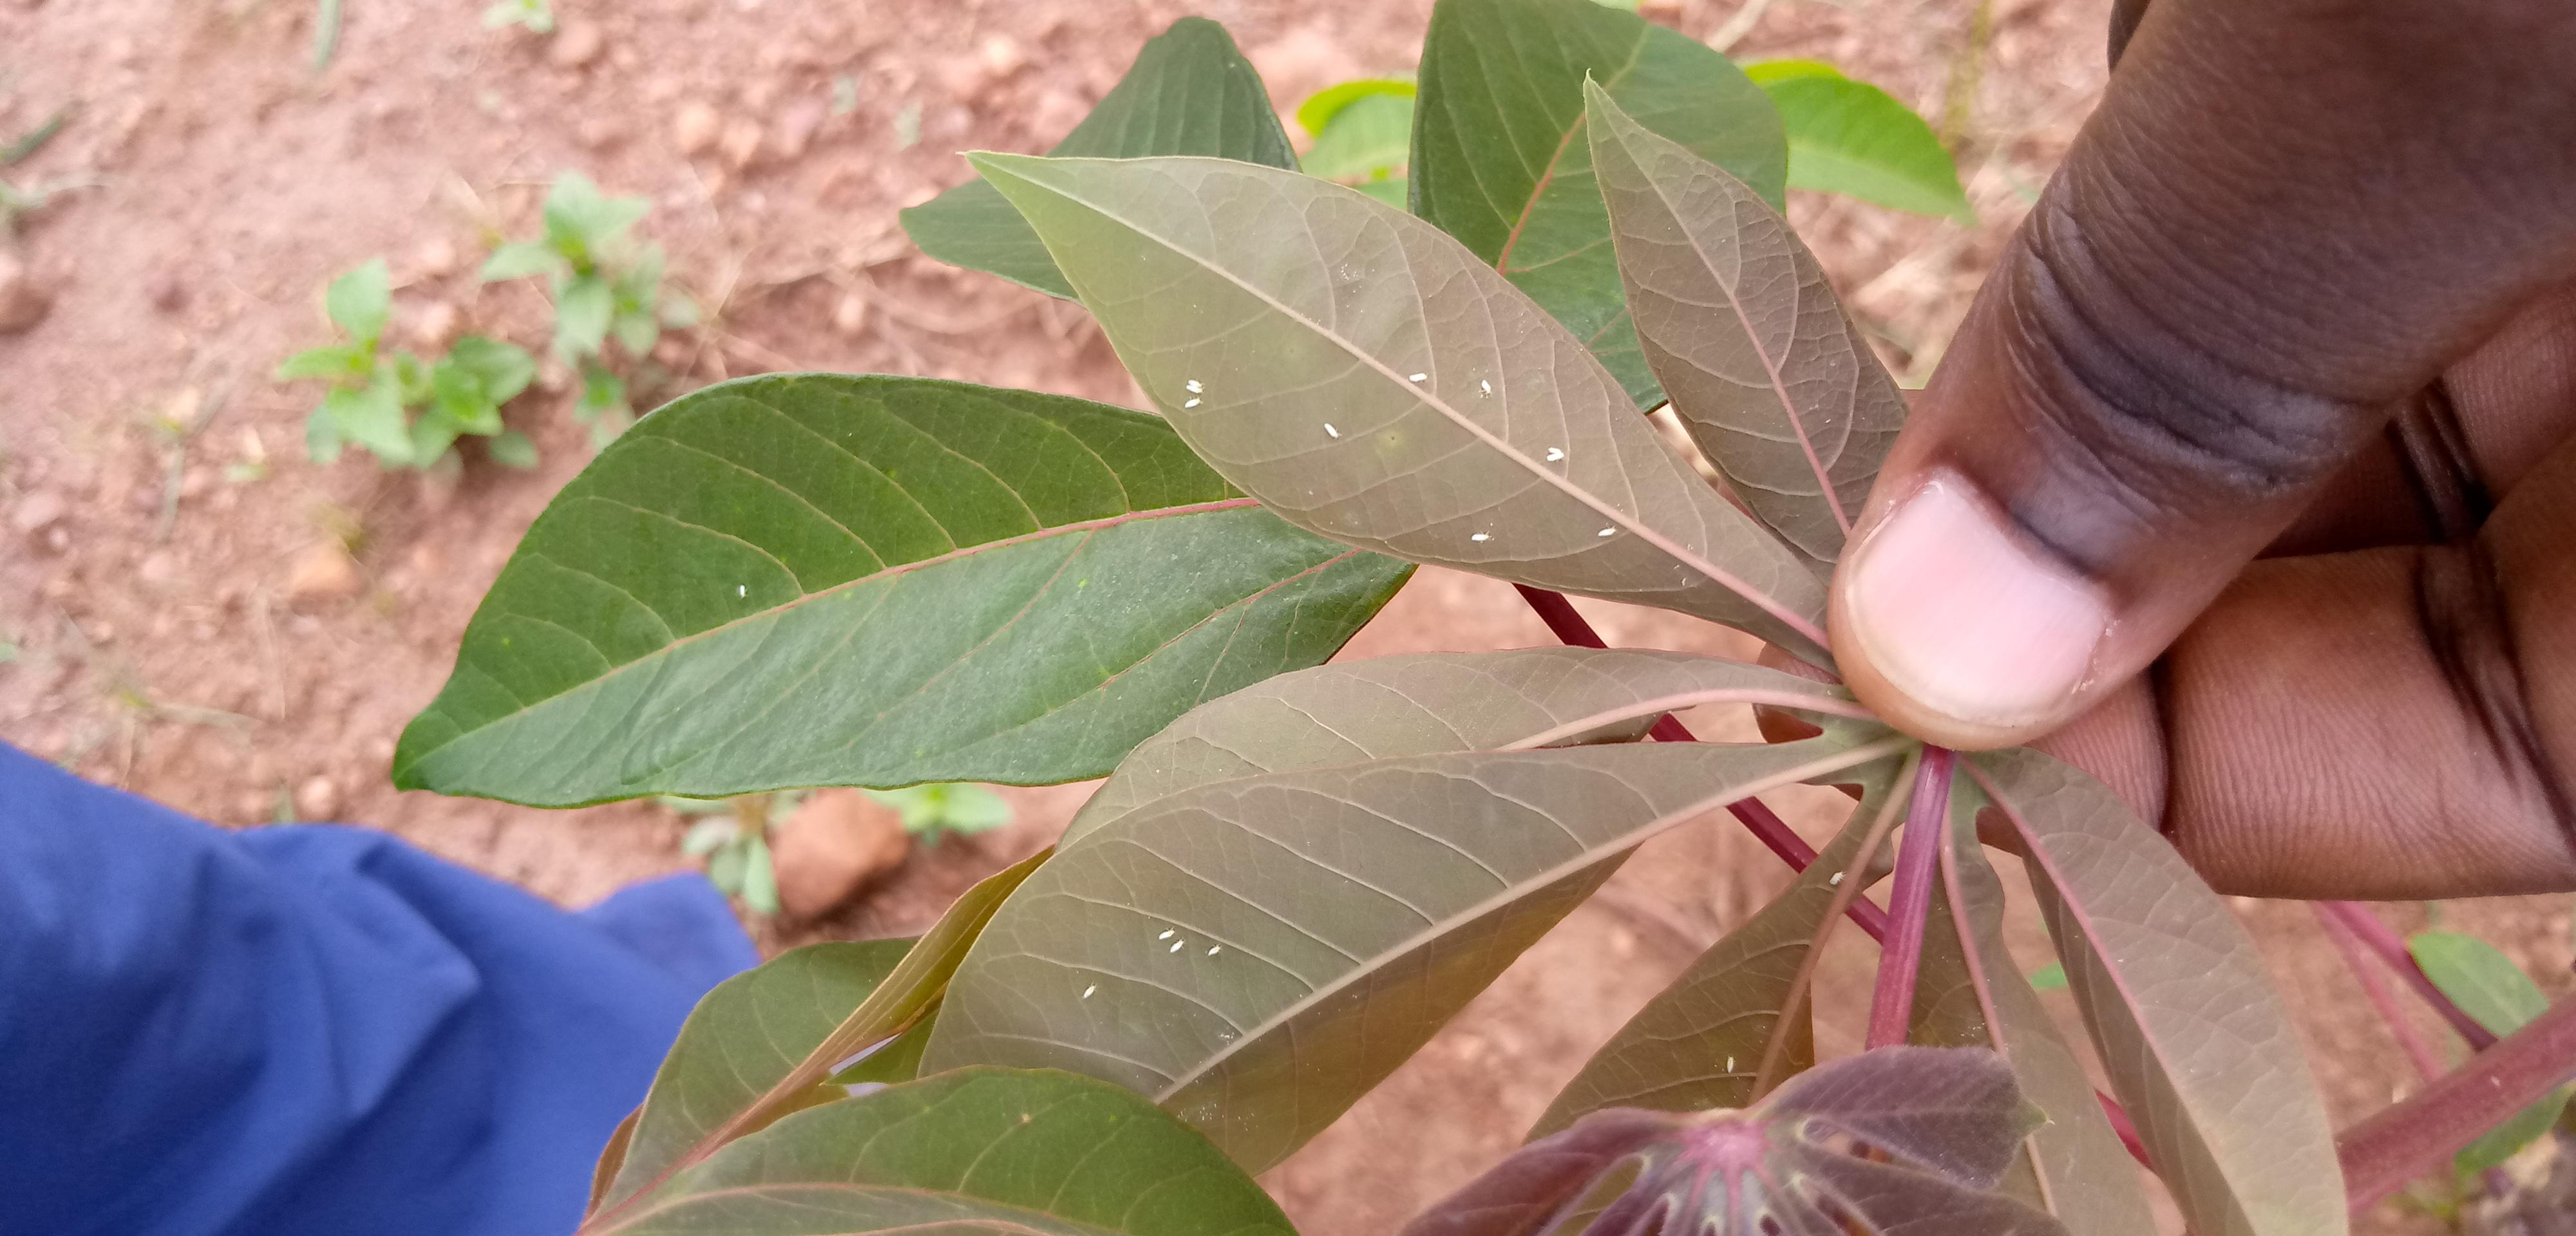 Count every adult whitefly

17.